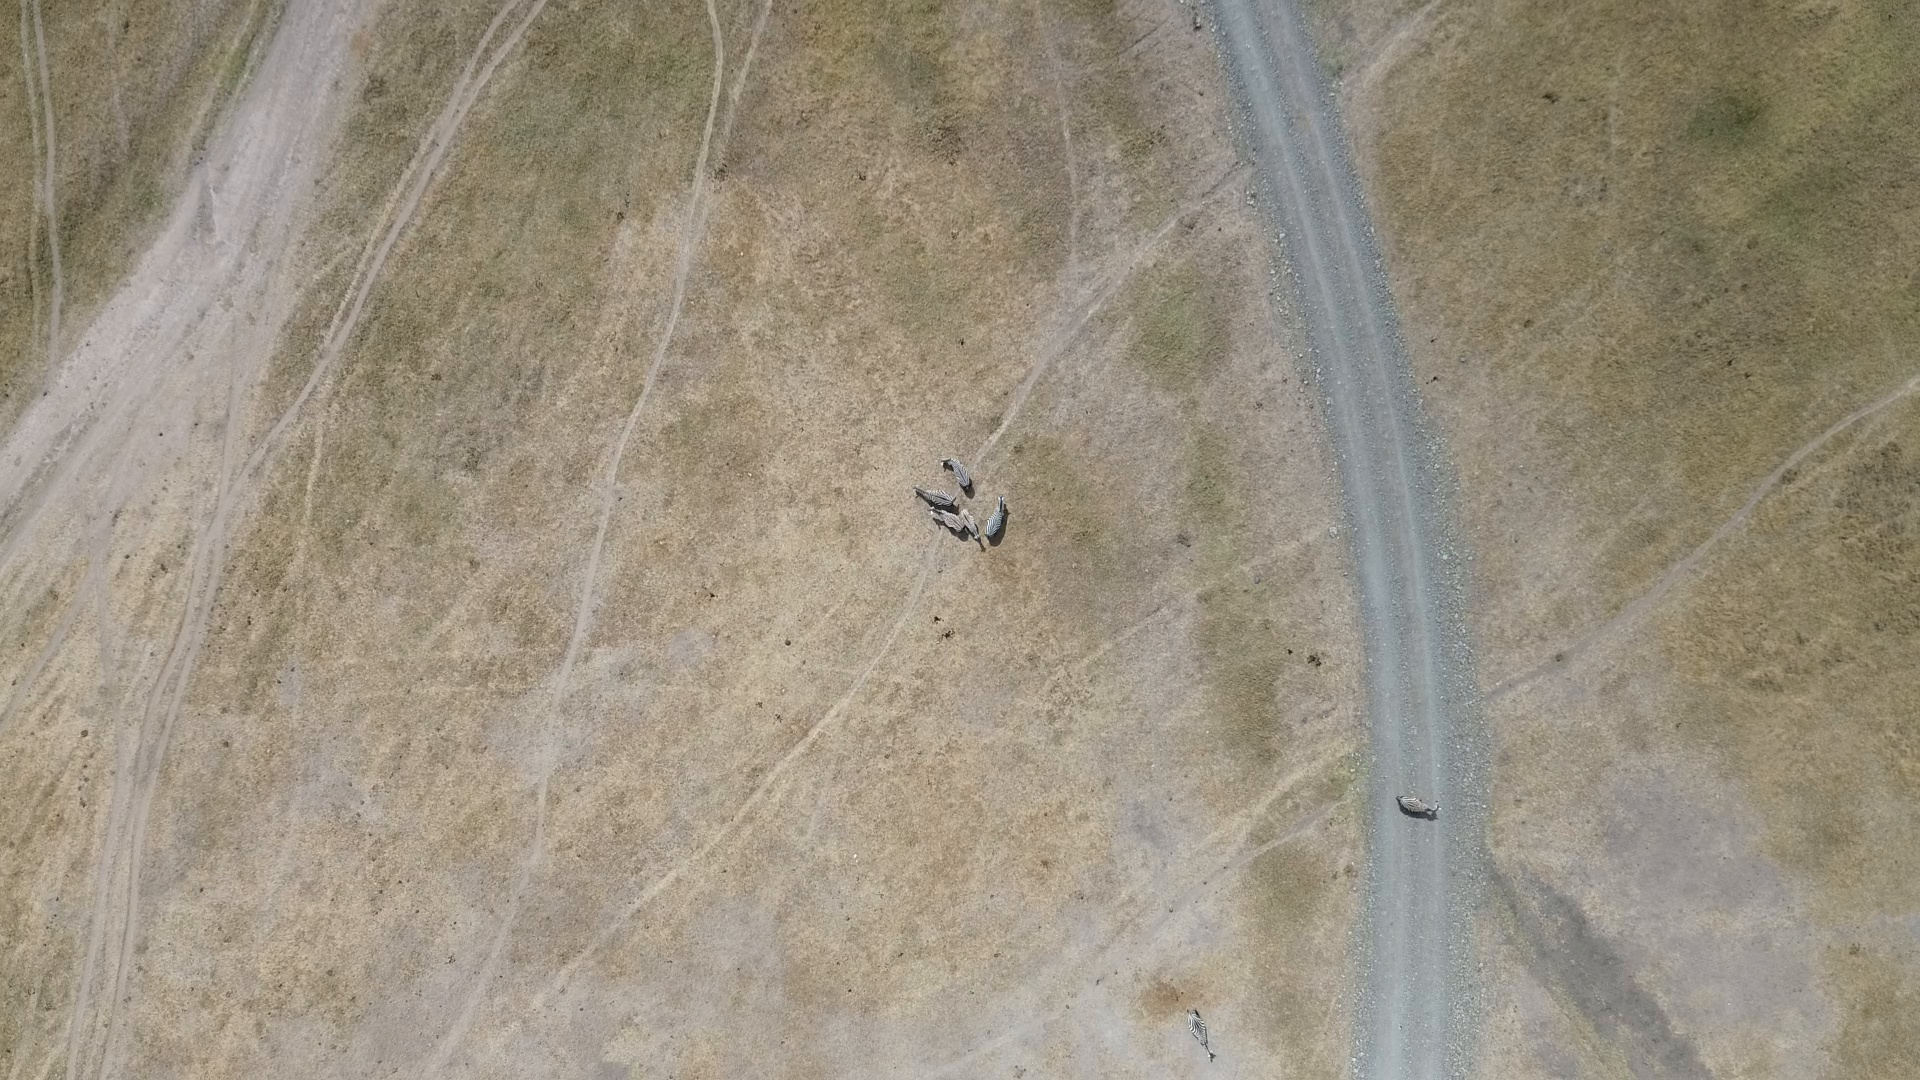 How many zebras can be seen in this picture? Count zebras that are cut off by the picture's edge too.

7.